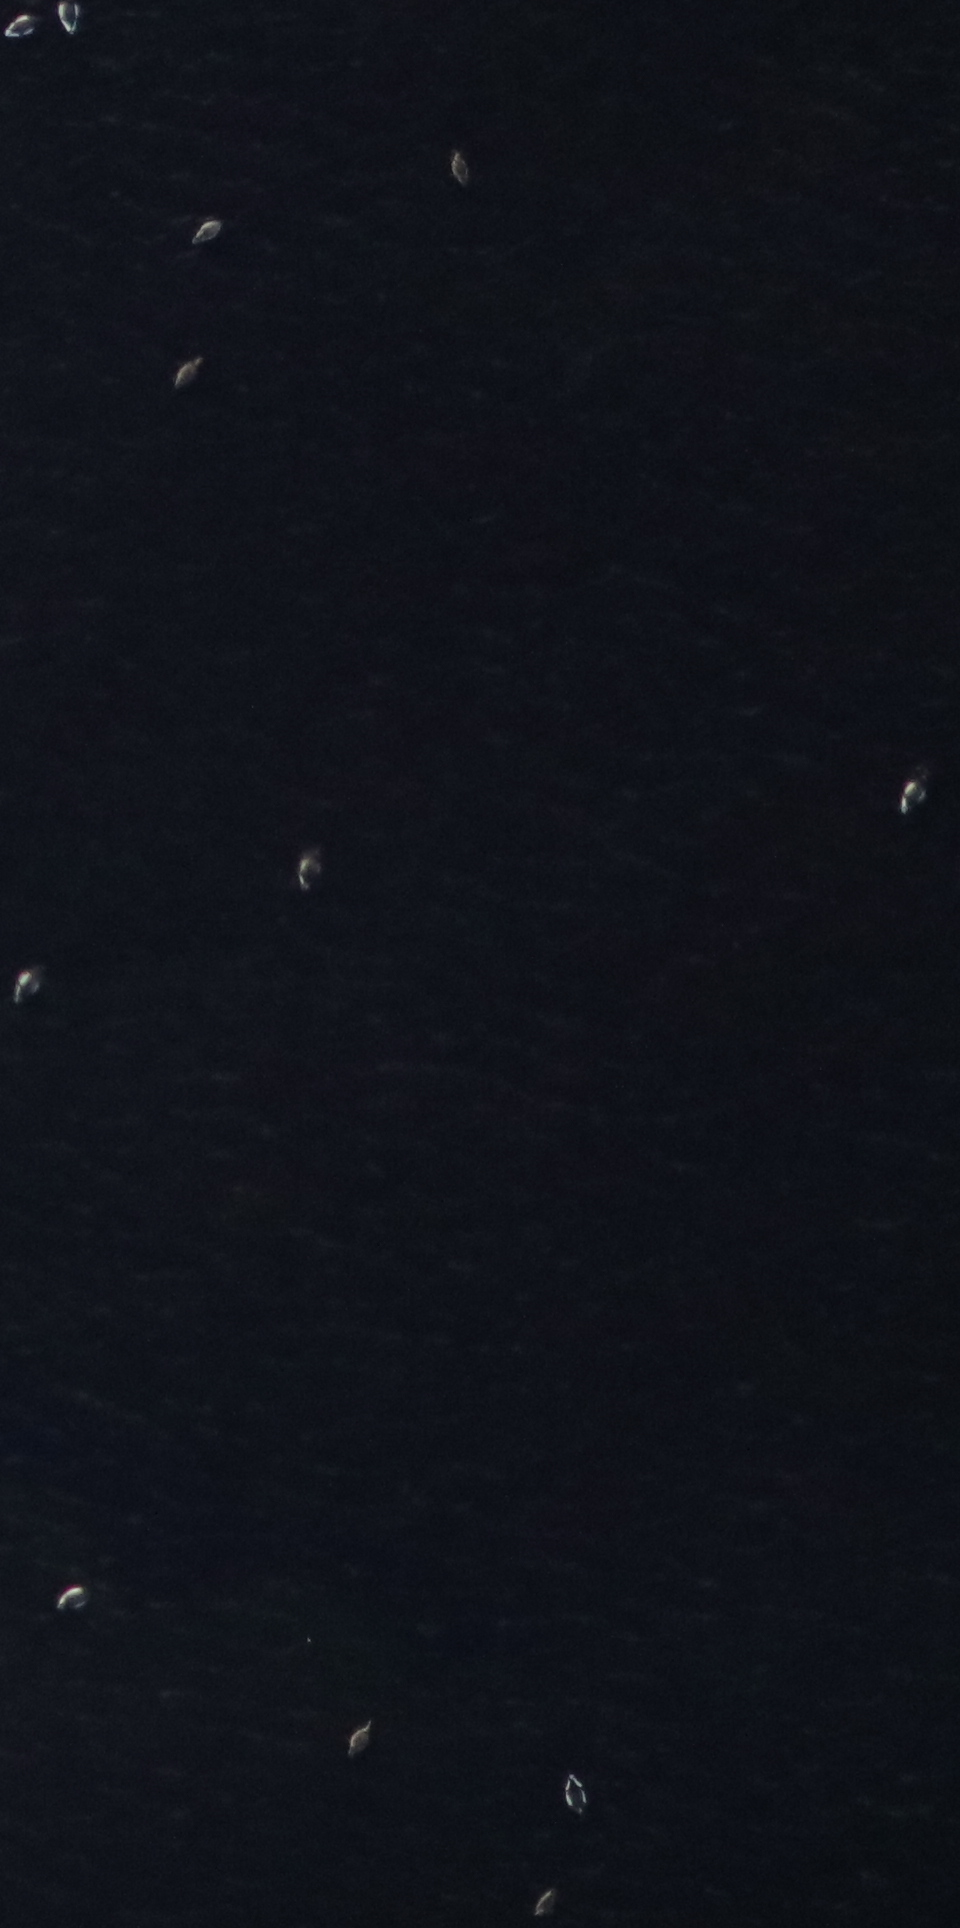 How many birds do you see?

12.